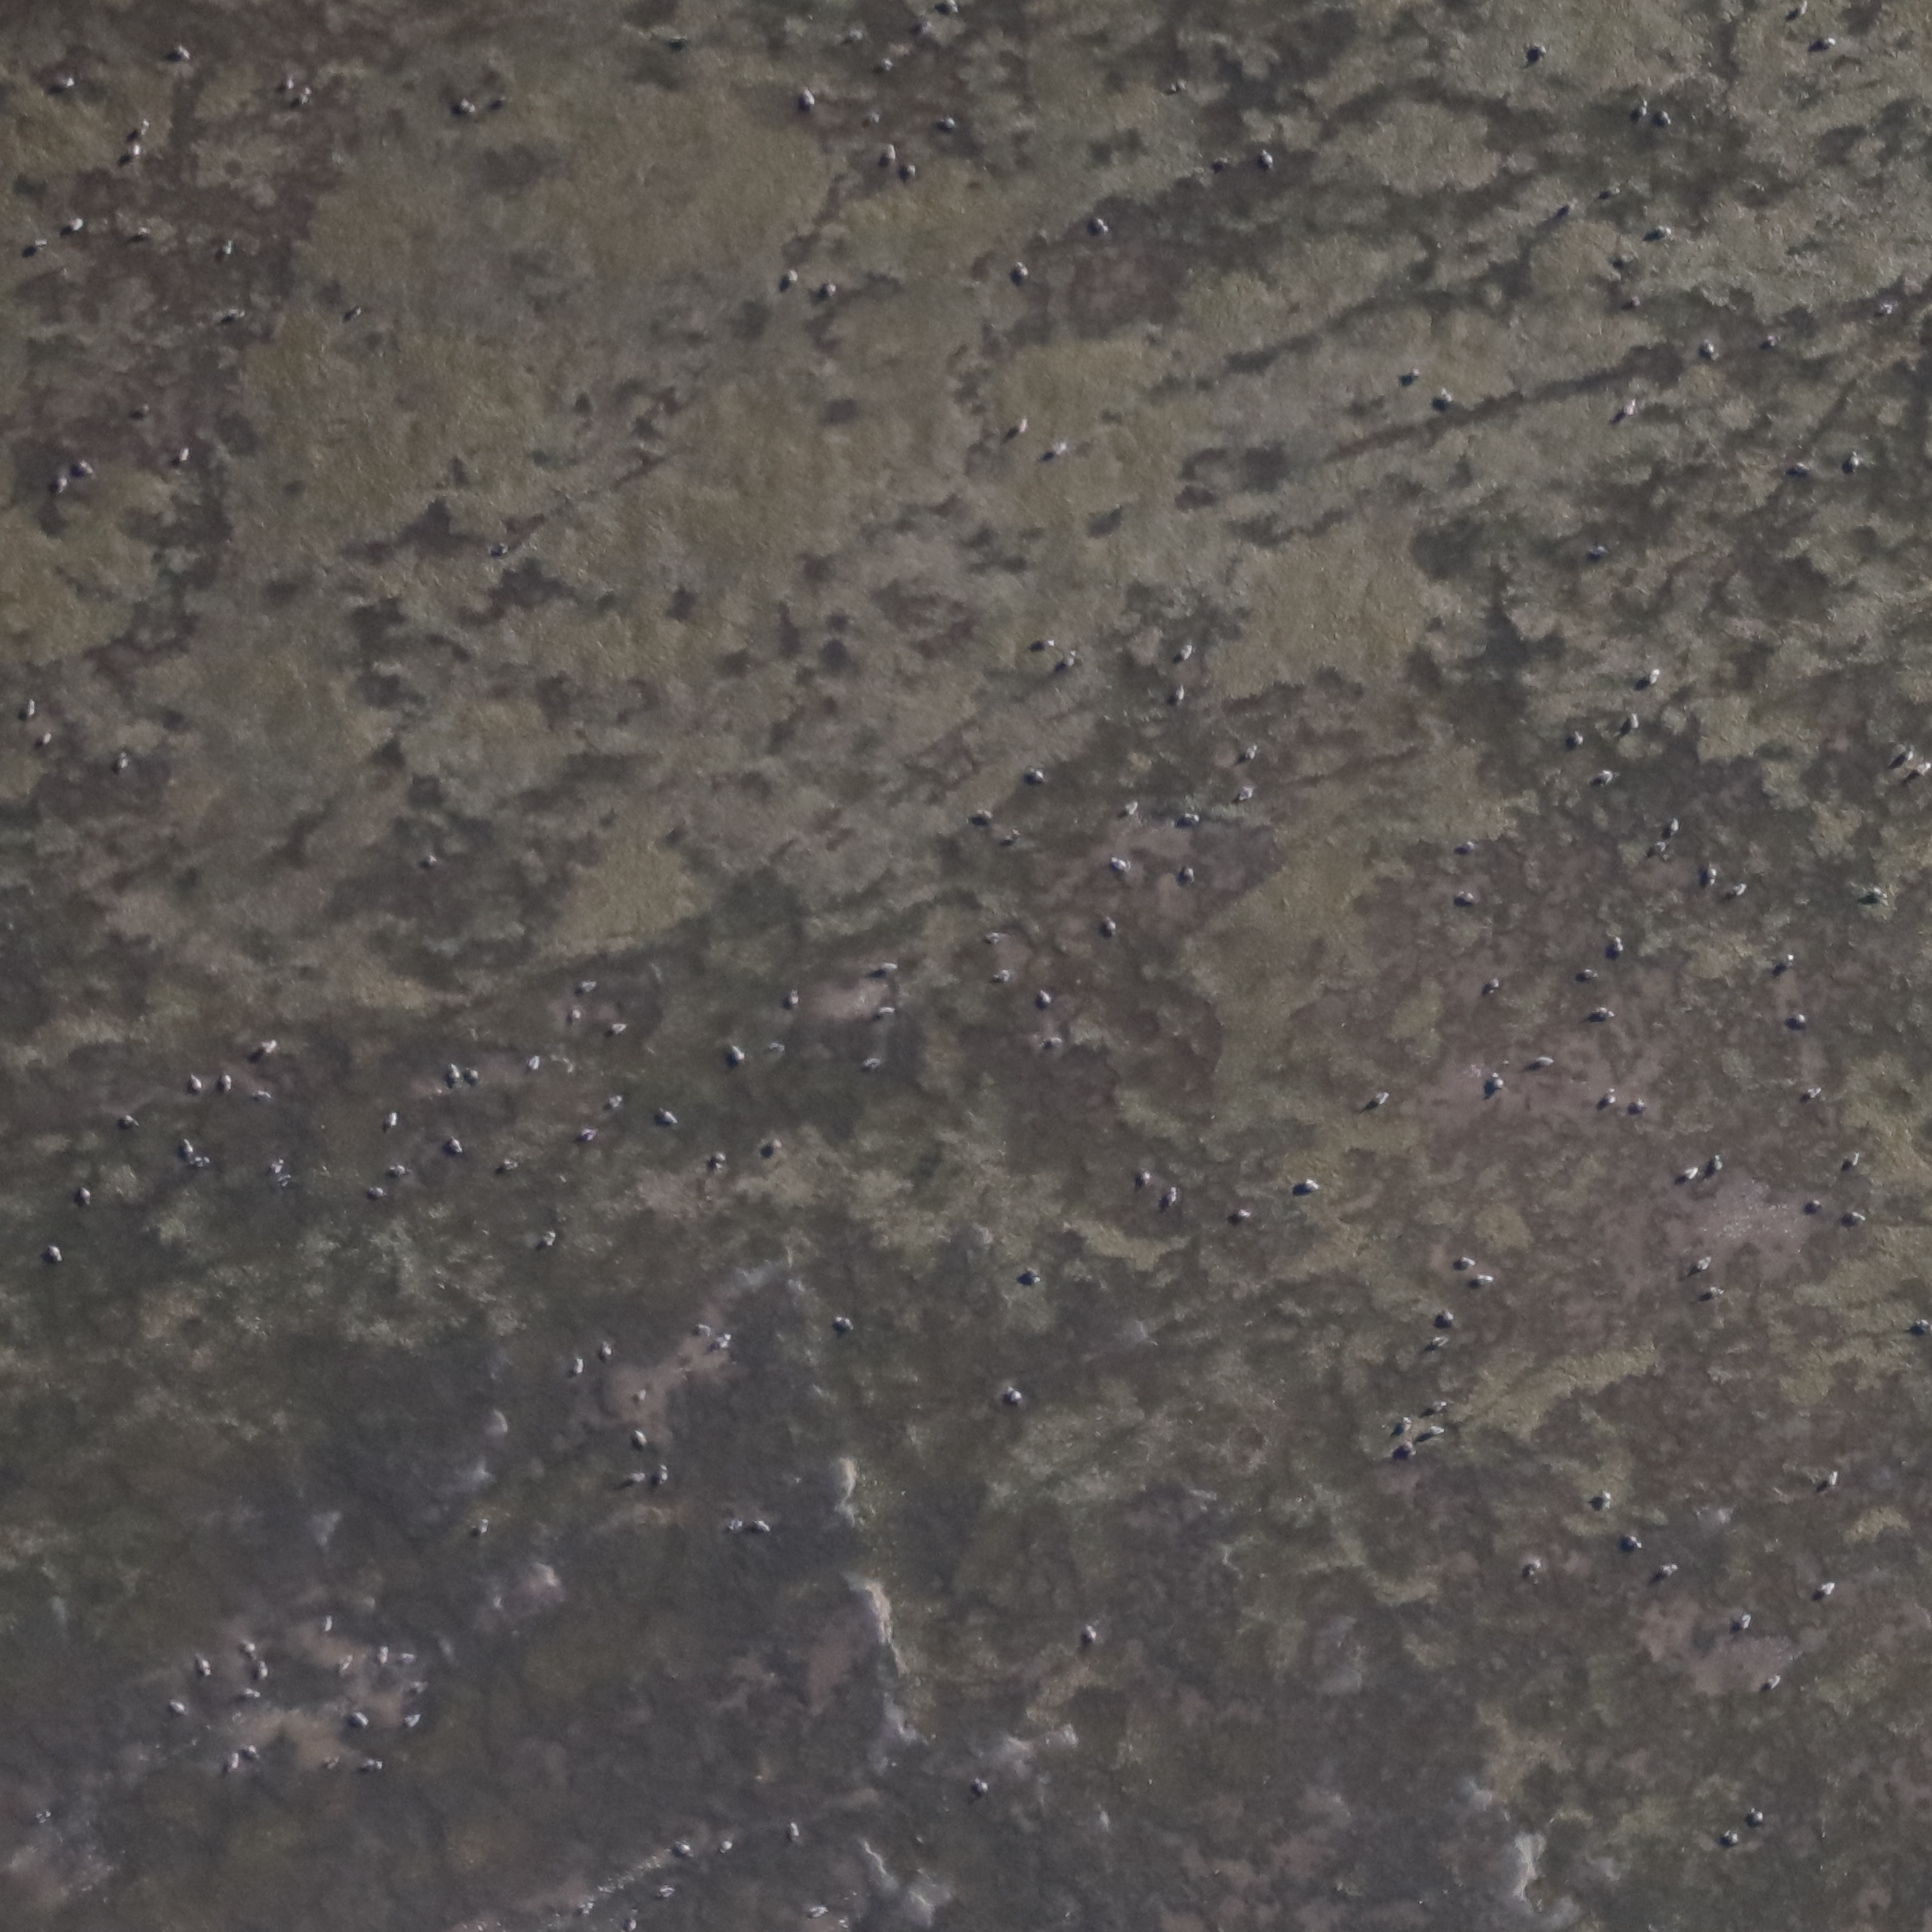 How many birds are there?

206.